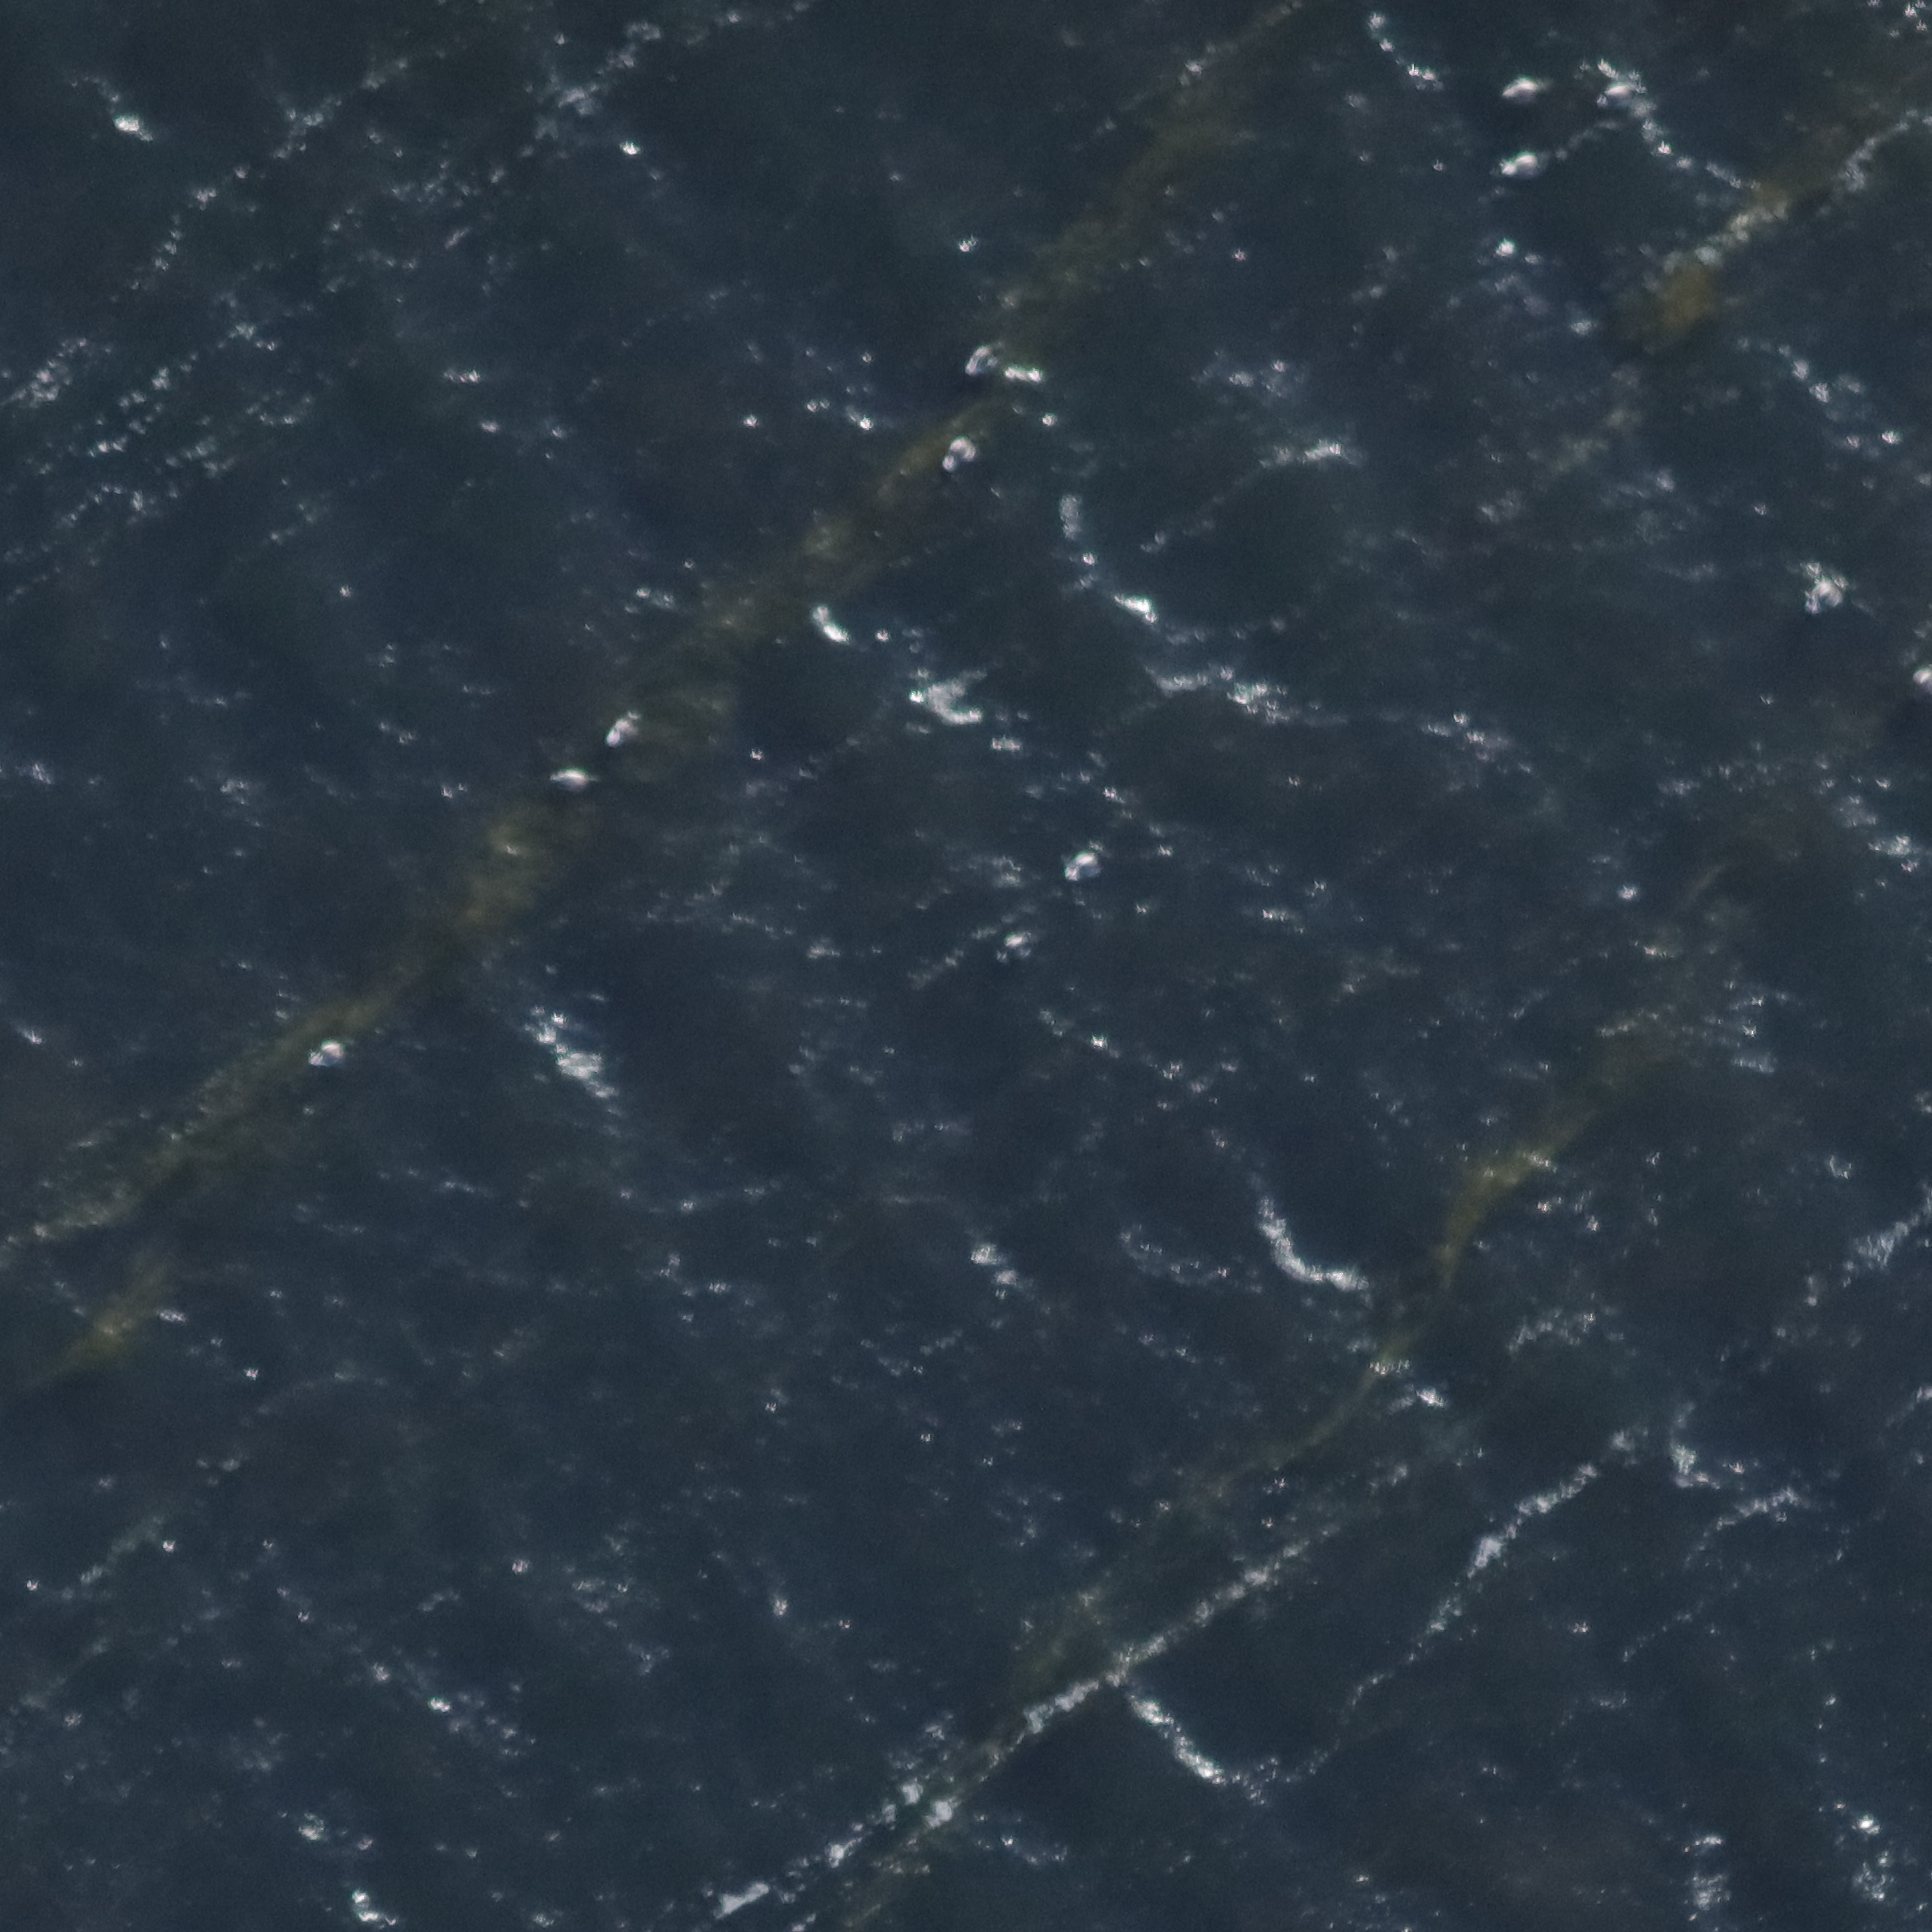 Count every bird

12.